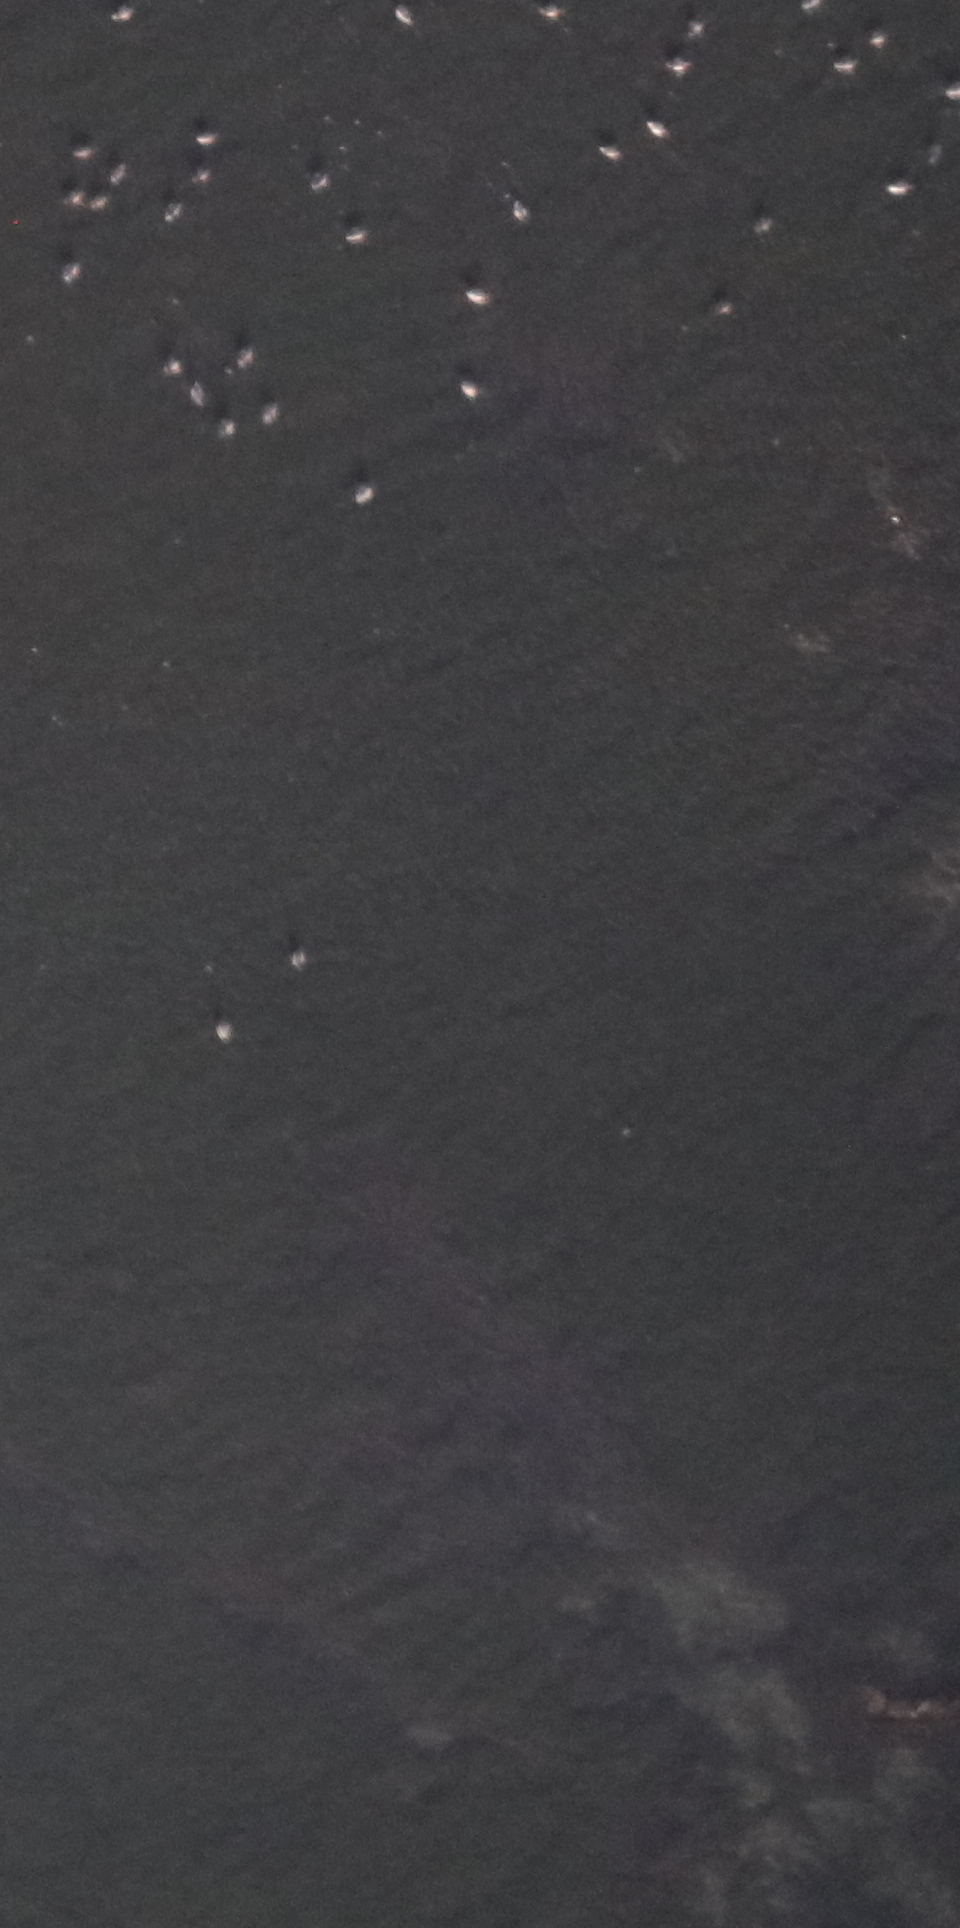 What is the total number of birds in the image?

35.